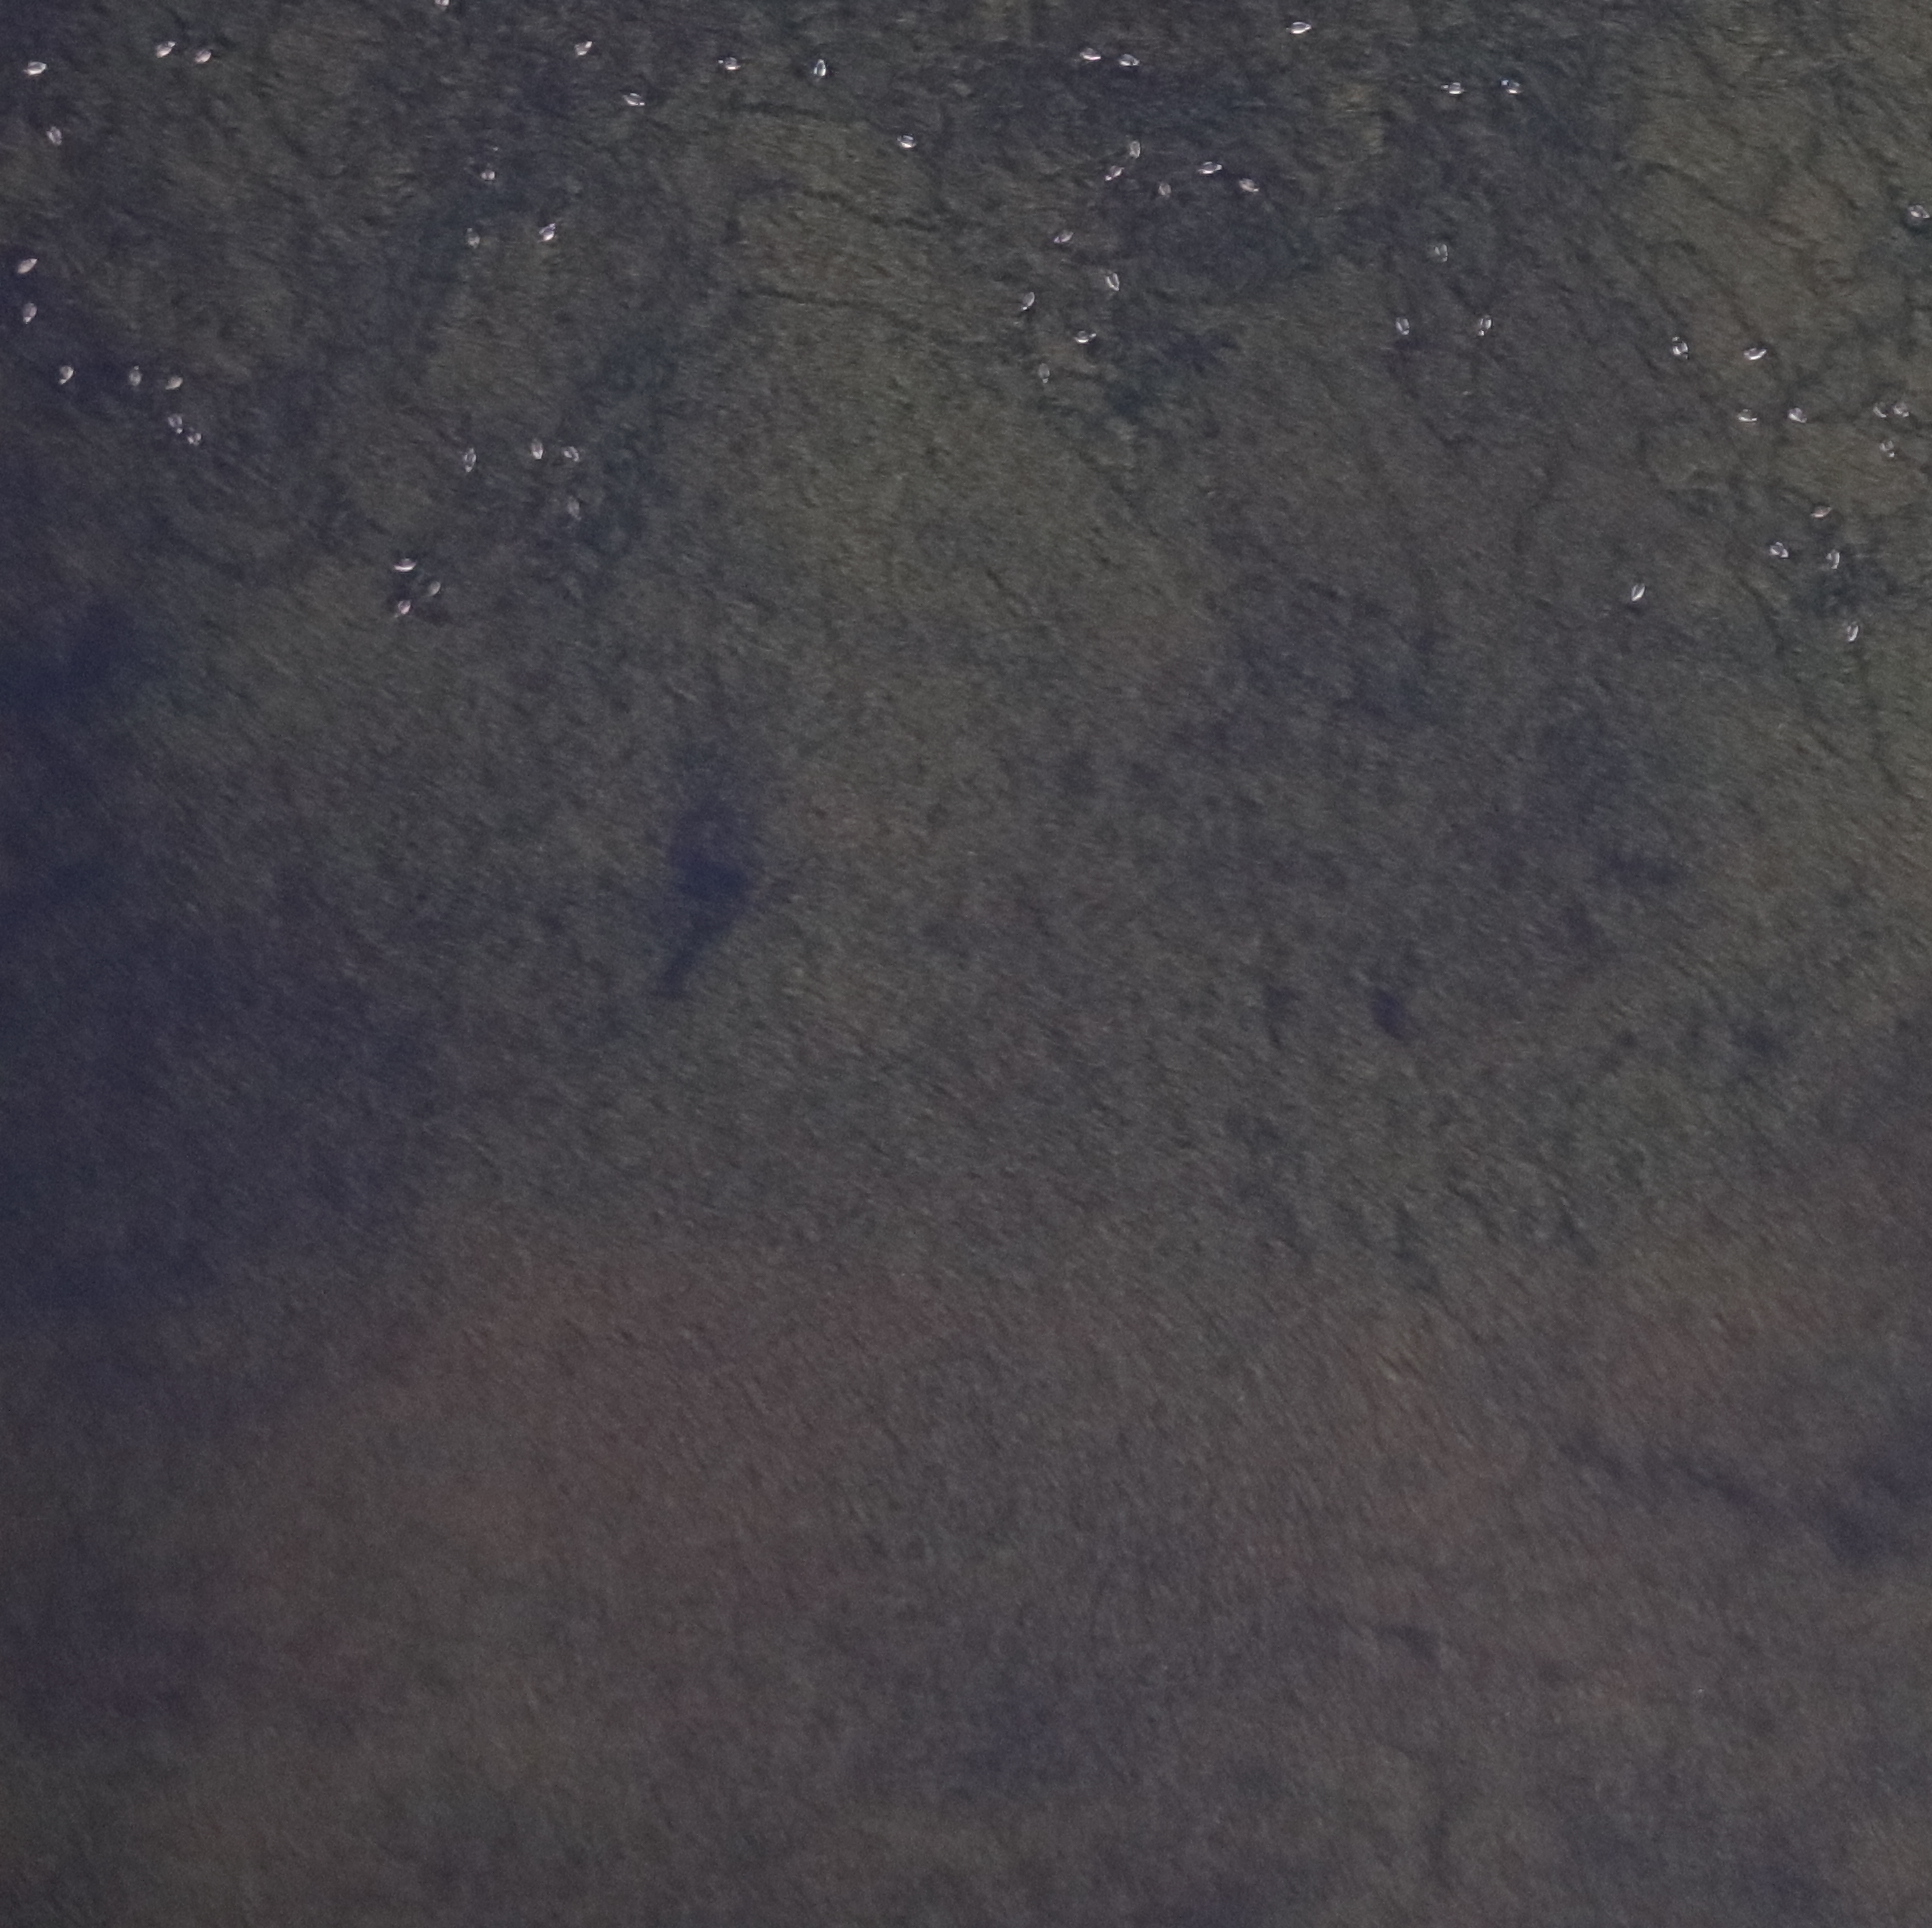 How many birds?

57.